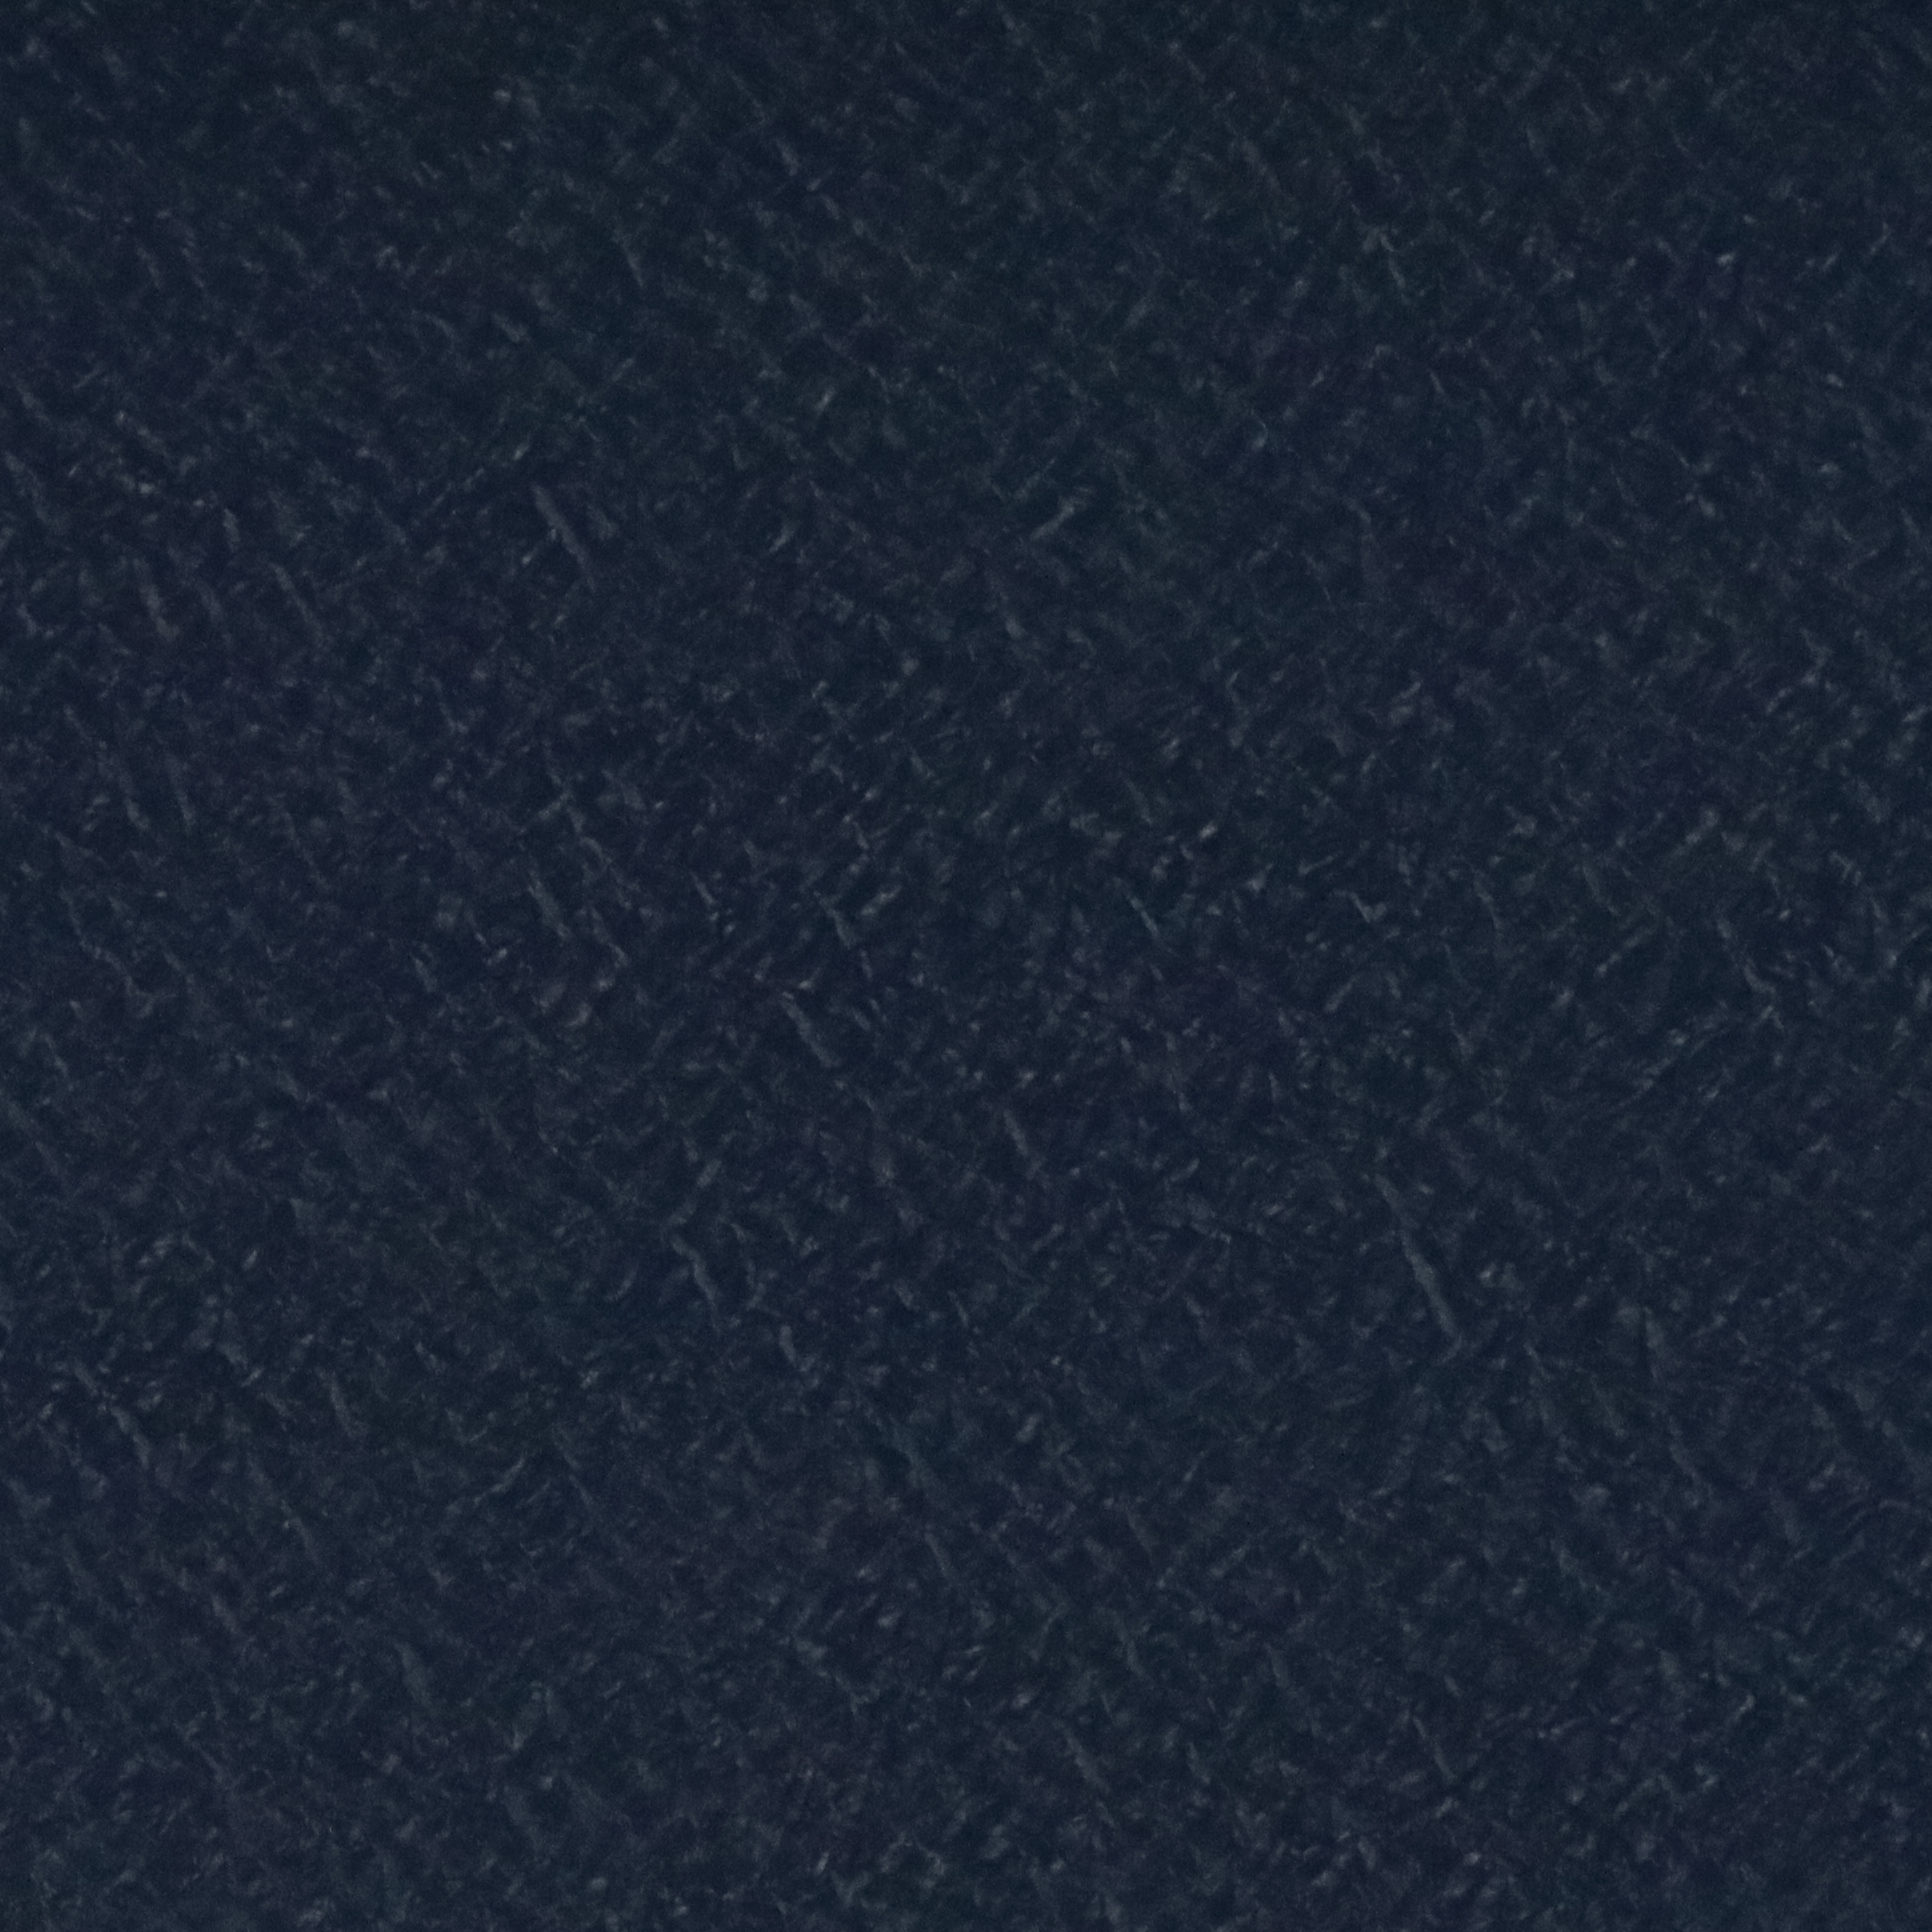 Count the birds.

0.